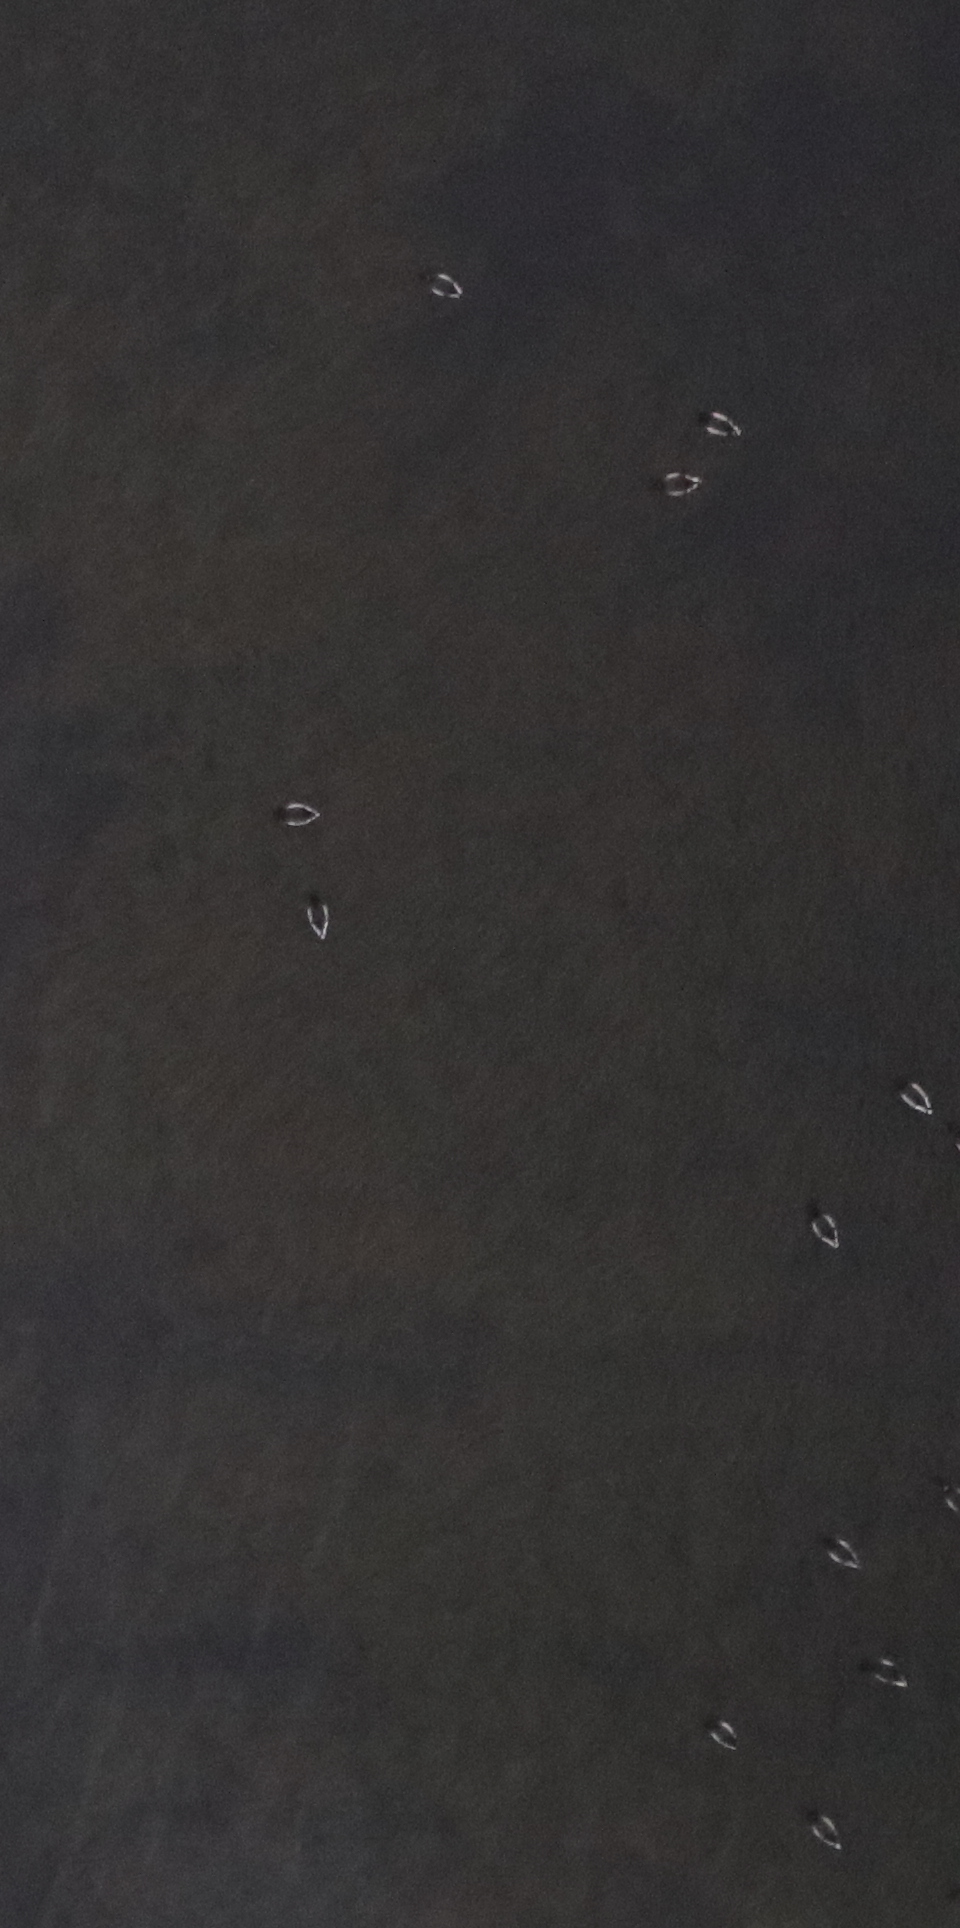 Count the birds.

11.